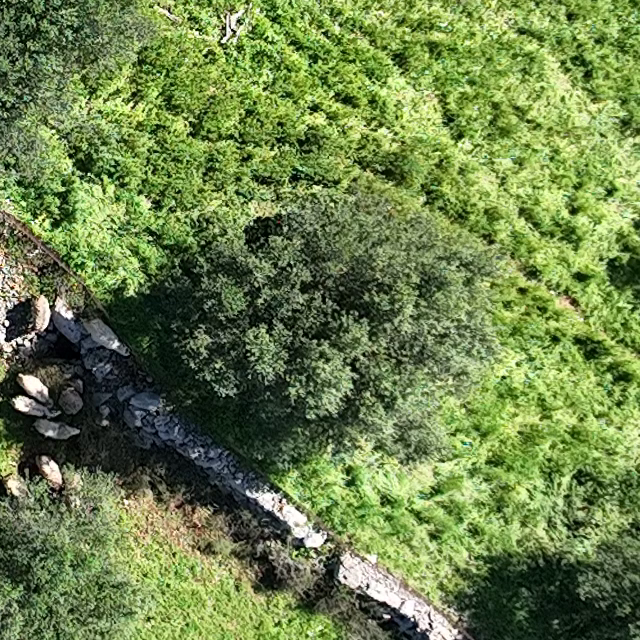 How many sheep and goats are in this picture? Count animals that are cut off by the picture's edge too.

8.